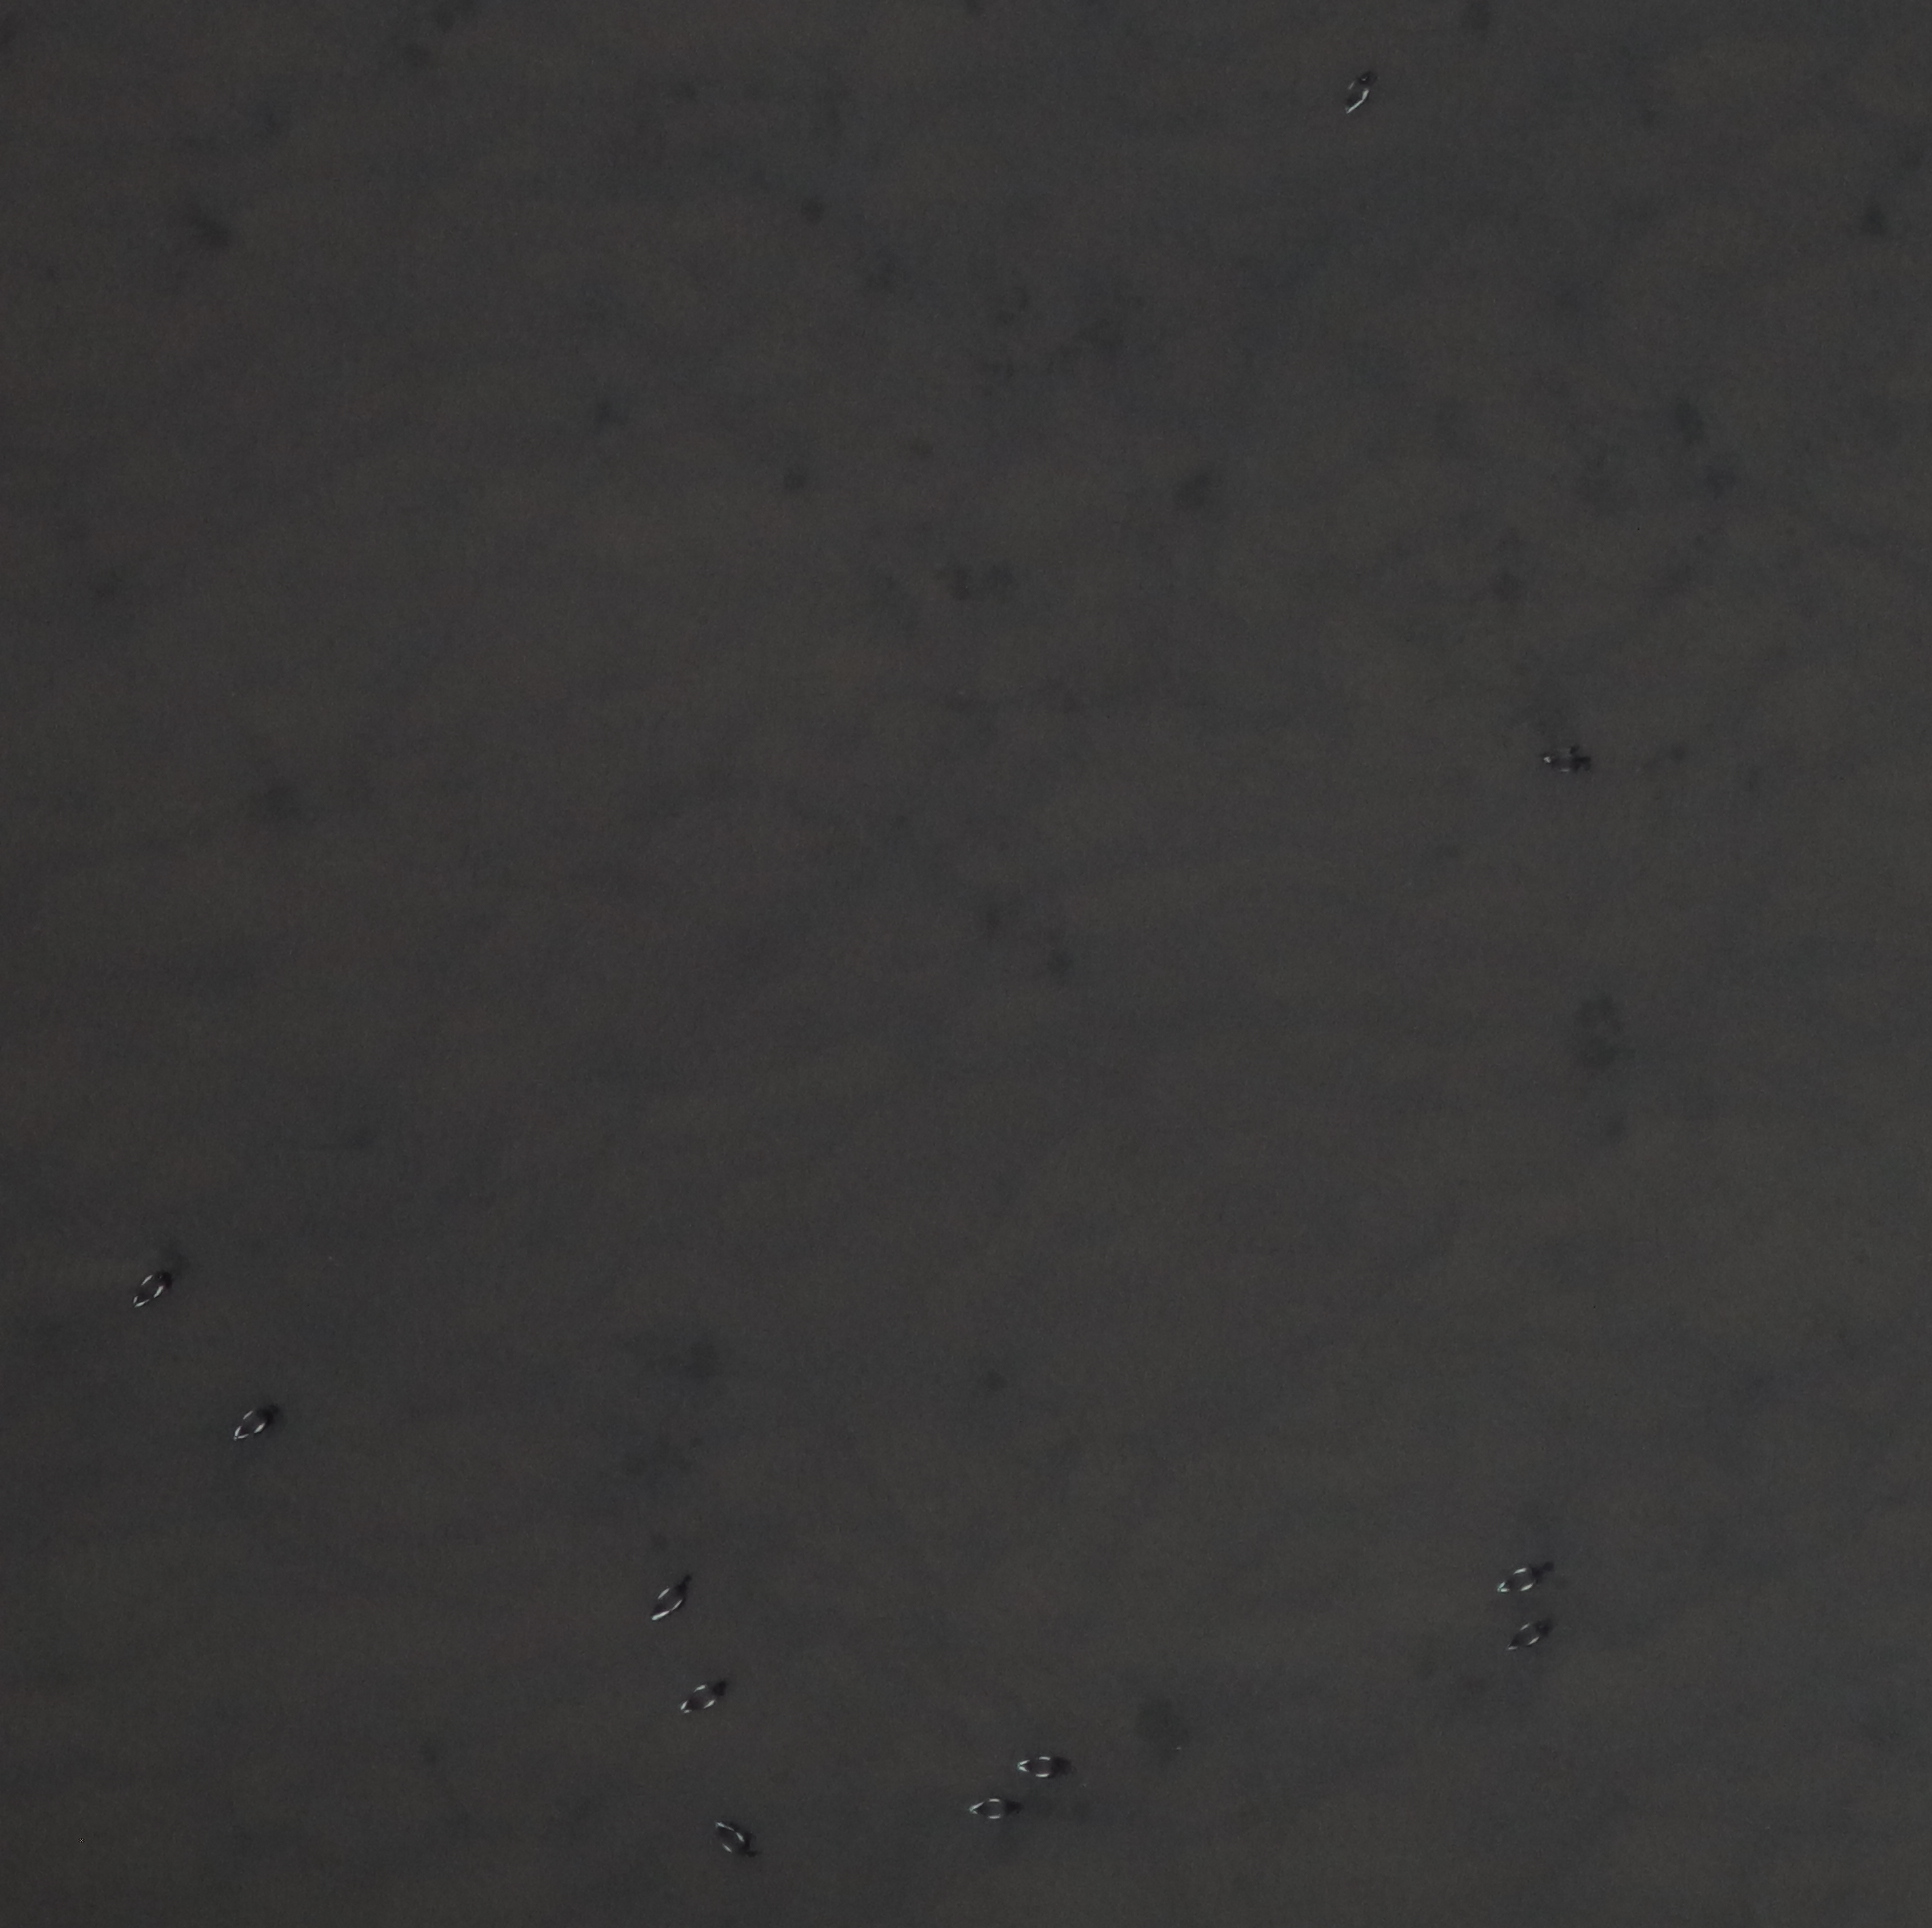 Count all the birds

11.